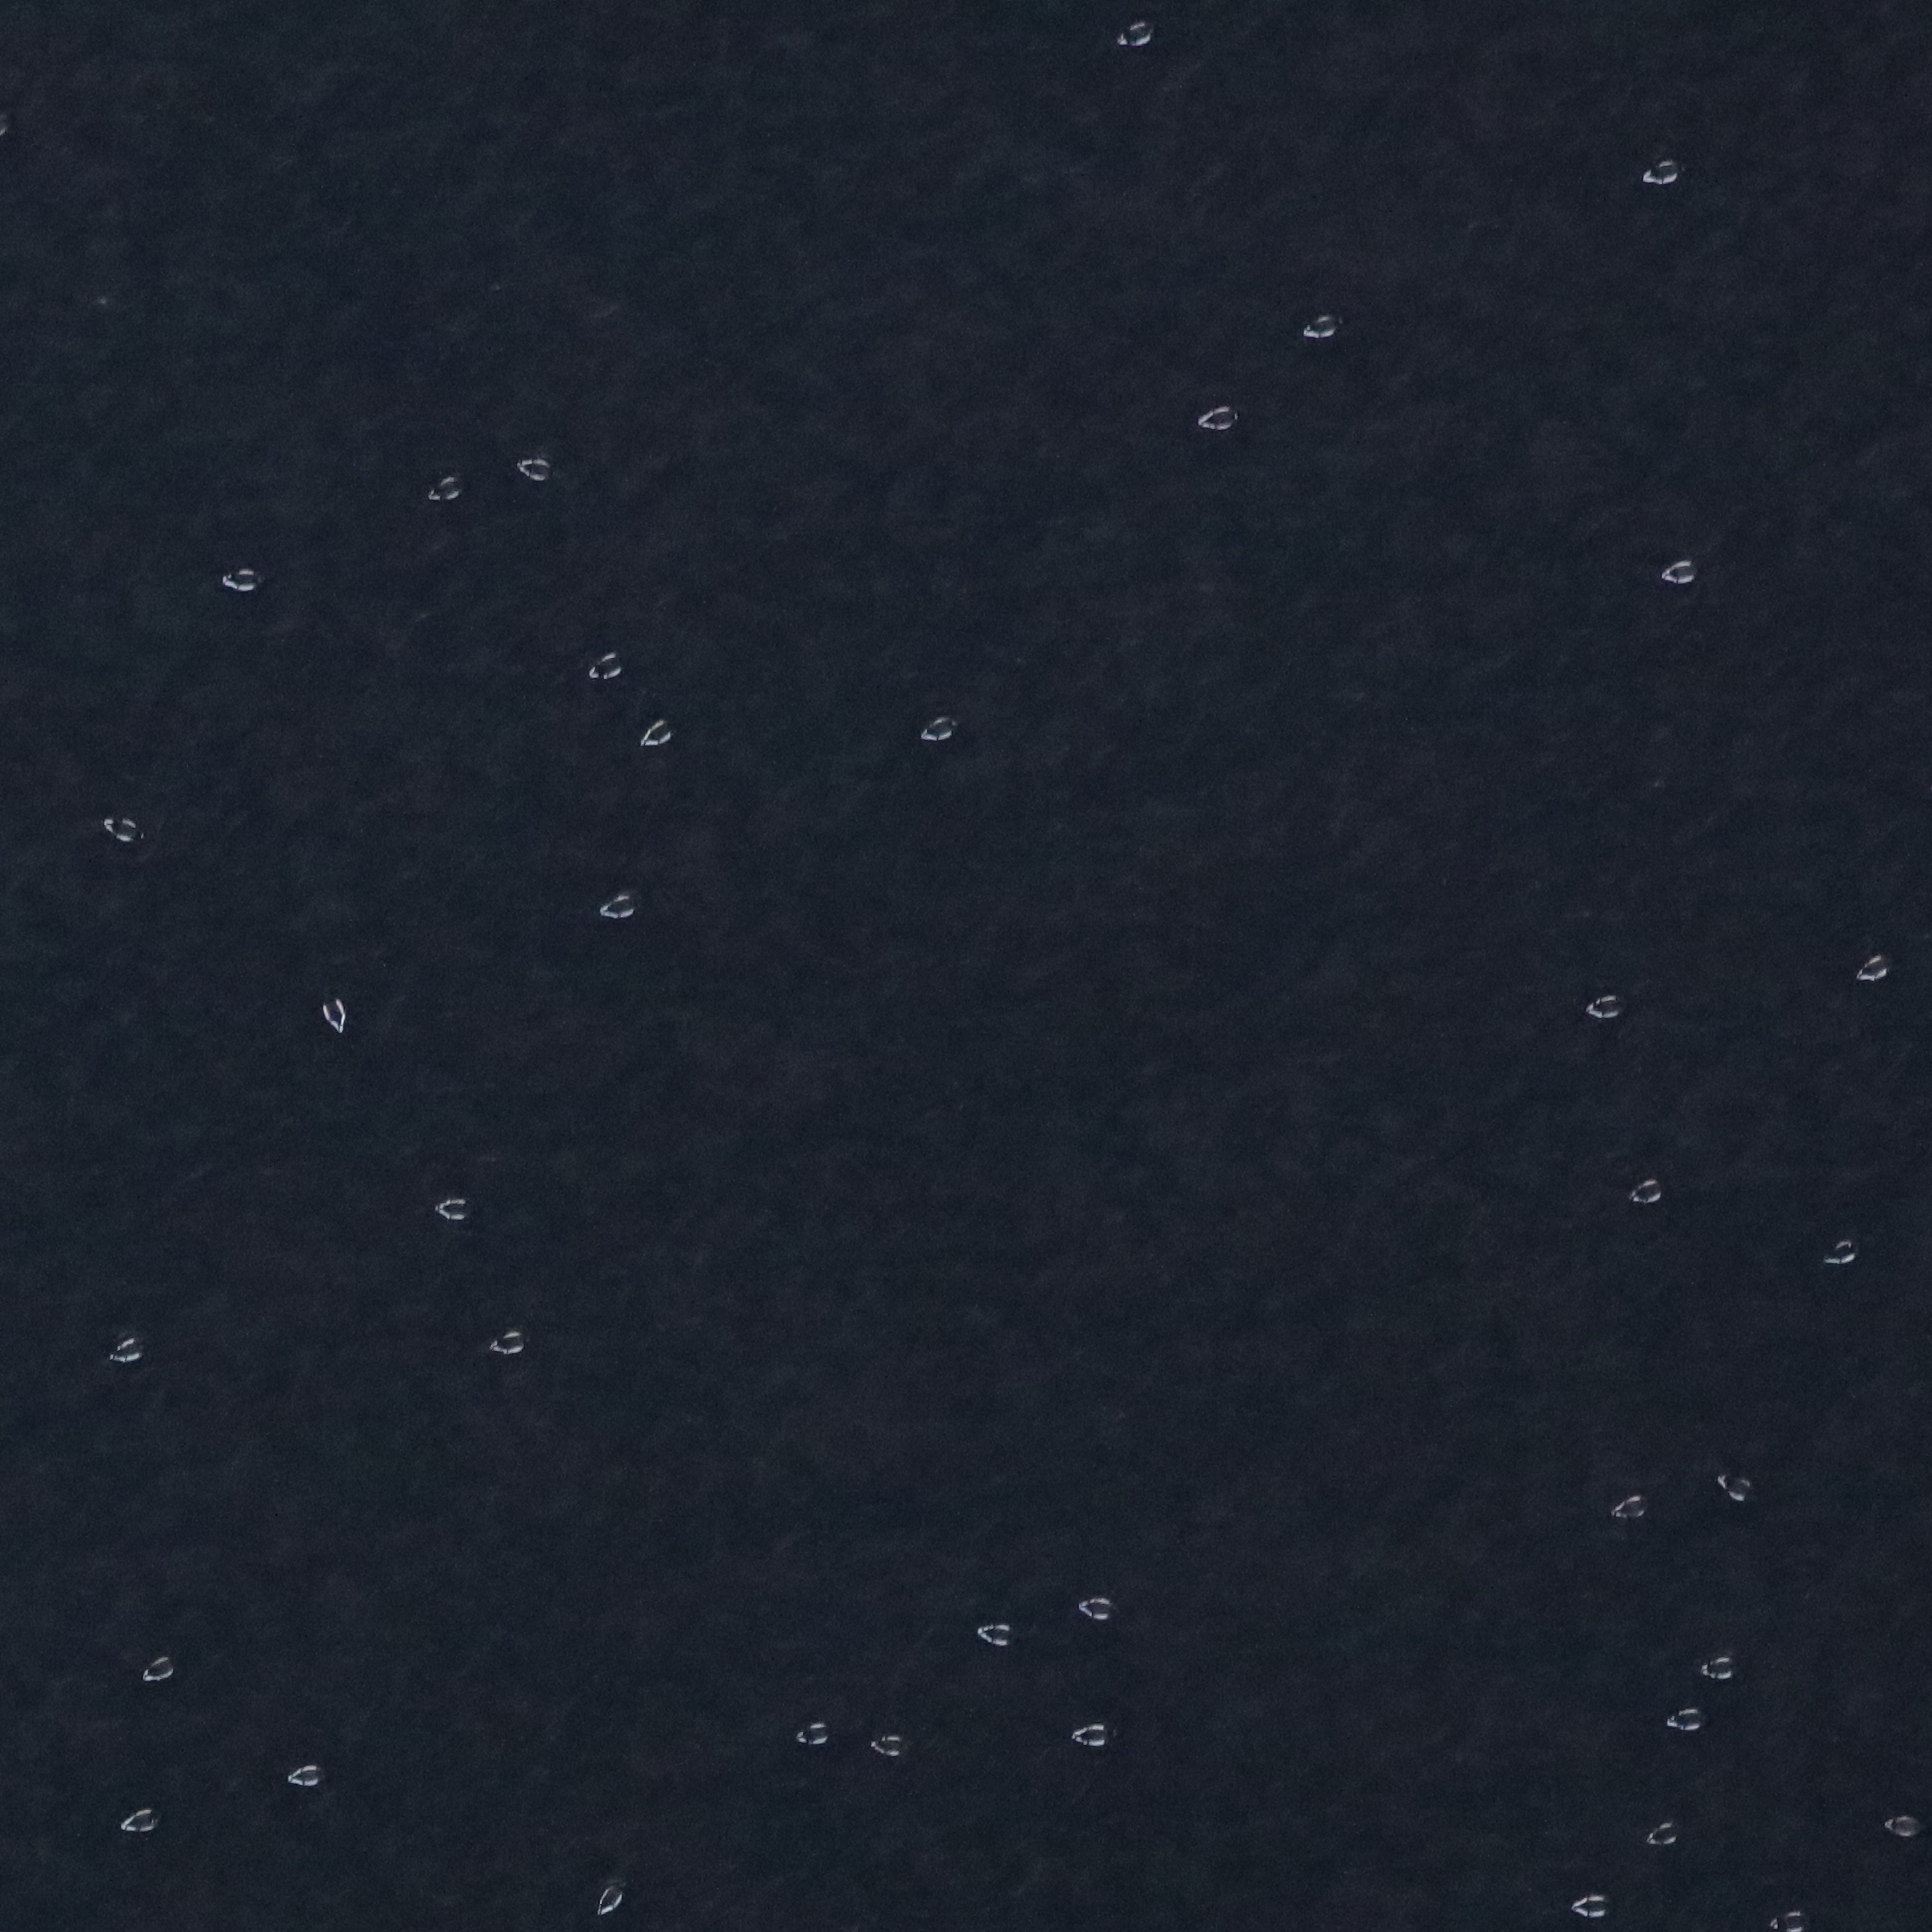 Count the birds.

38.